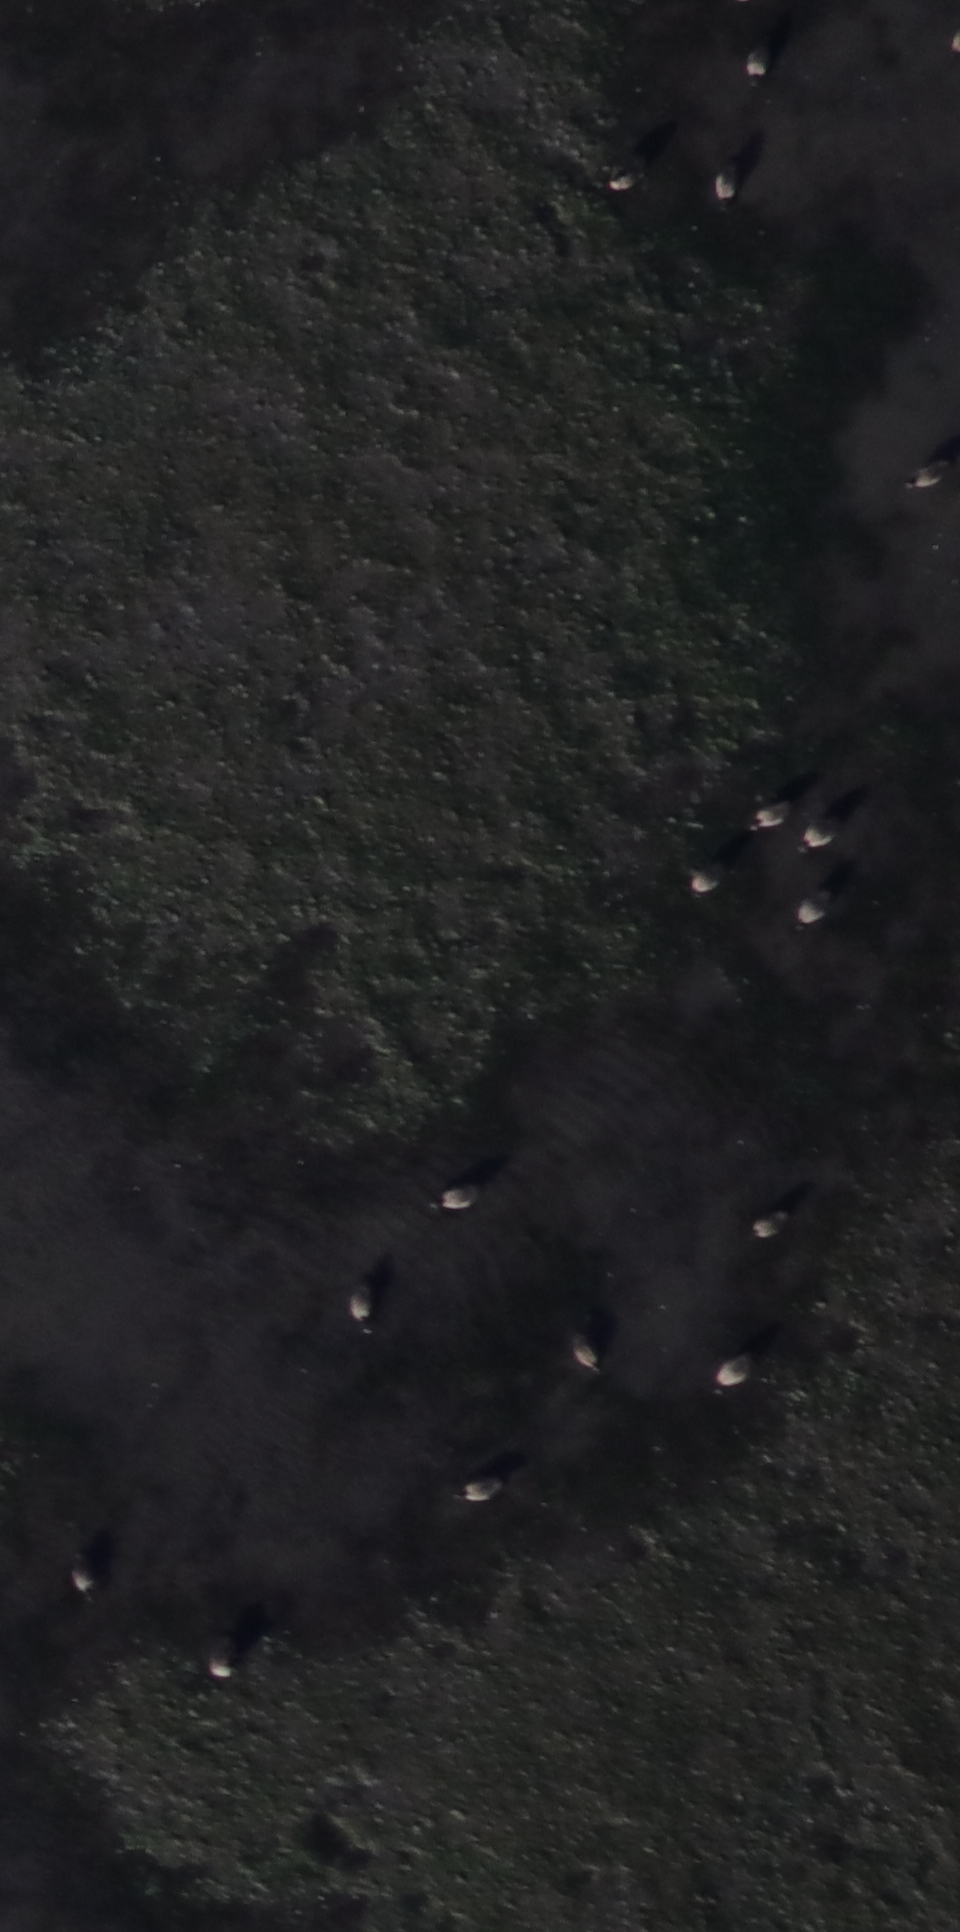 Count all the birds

16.